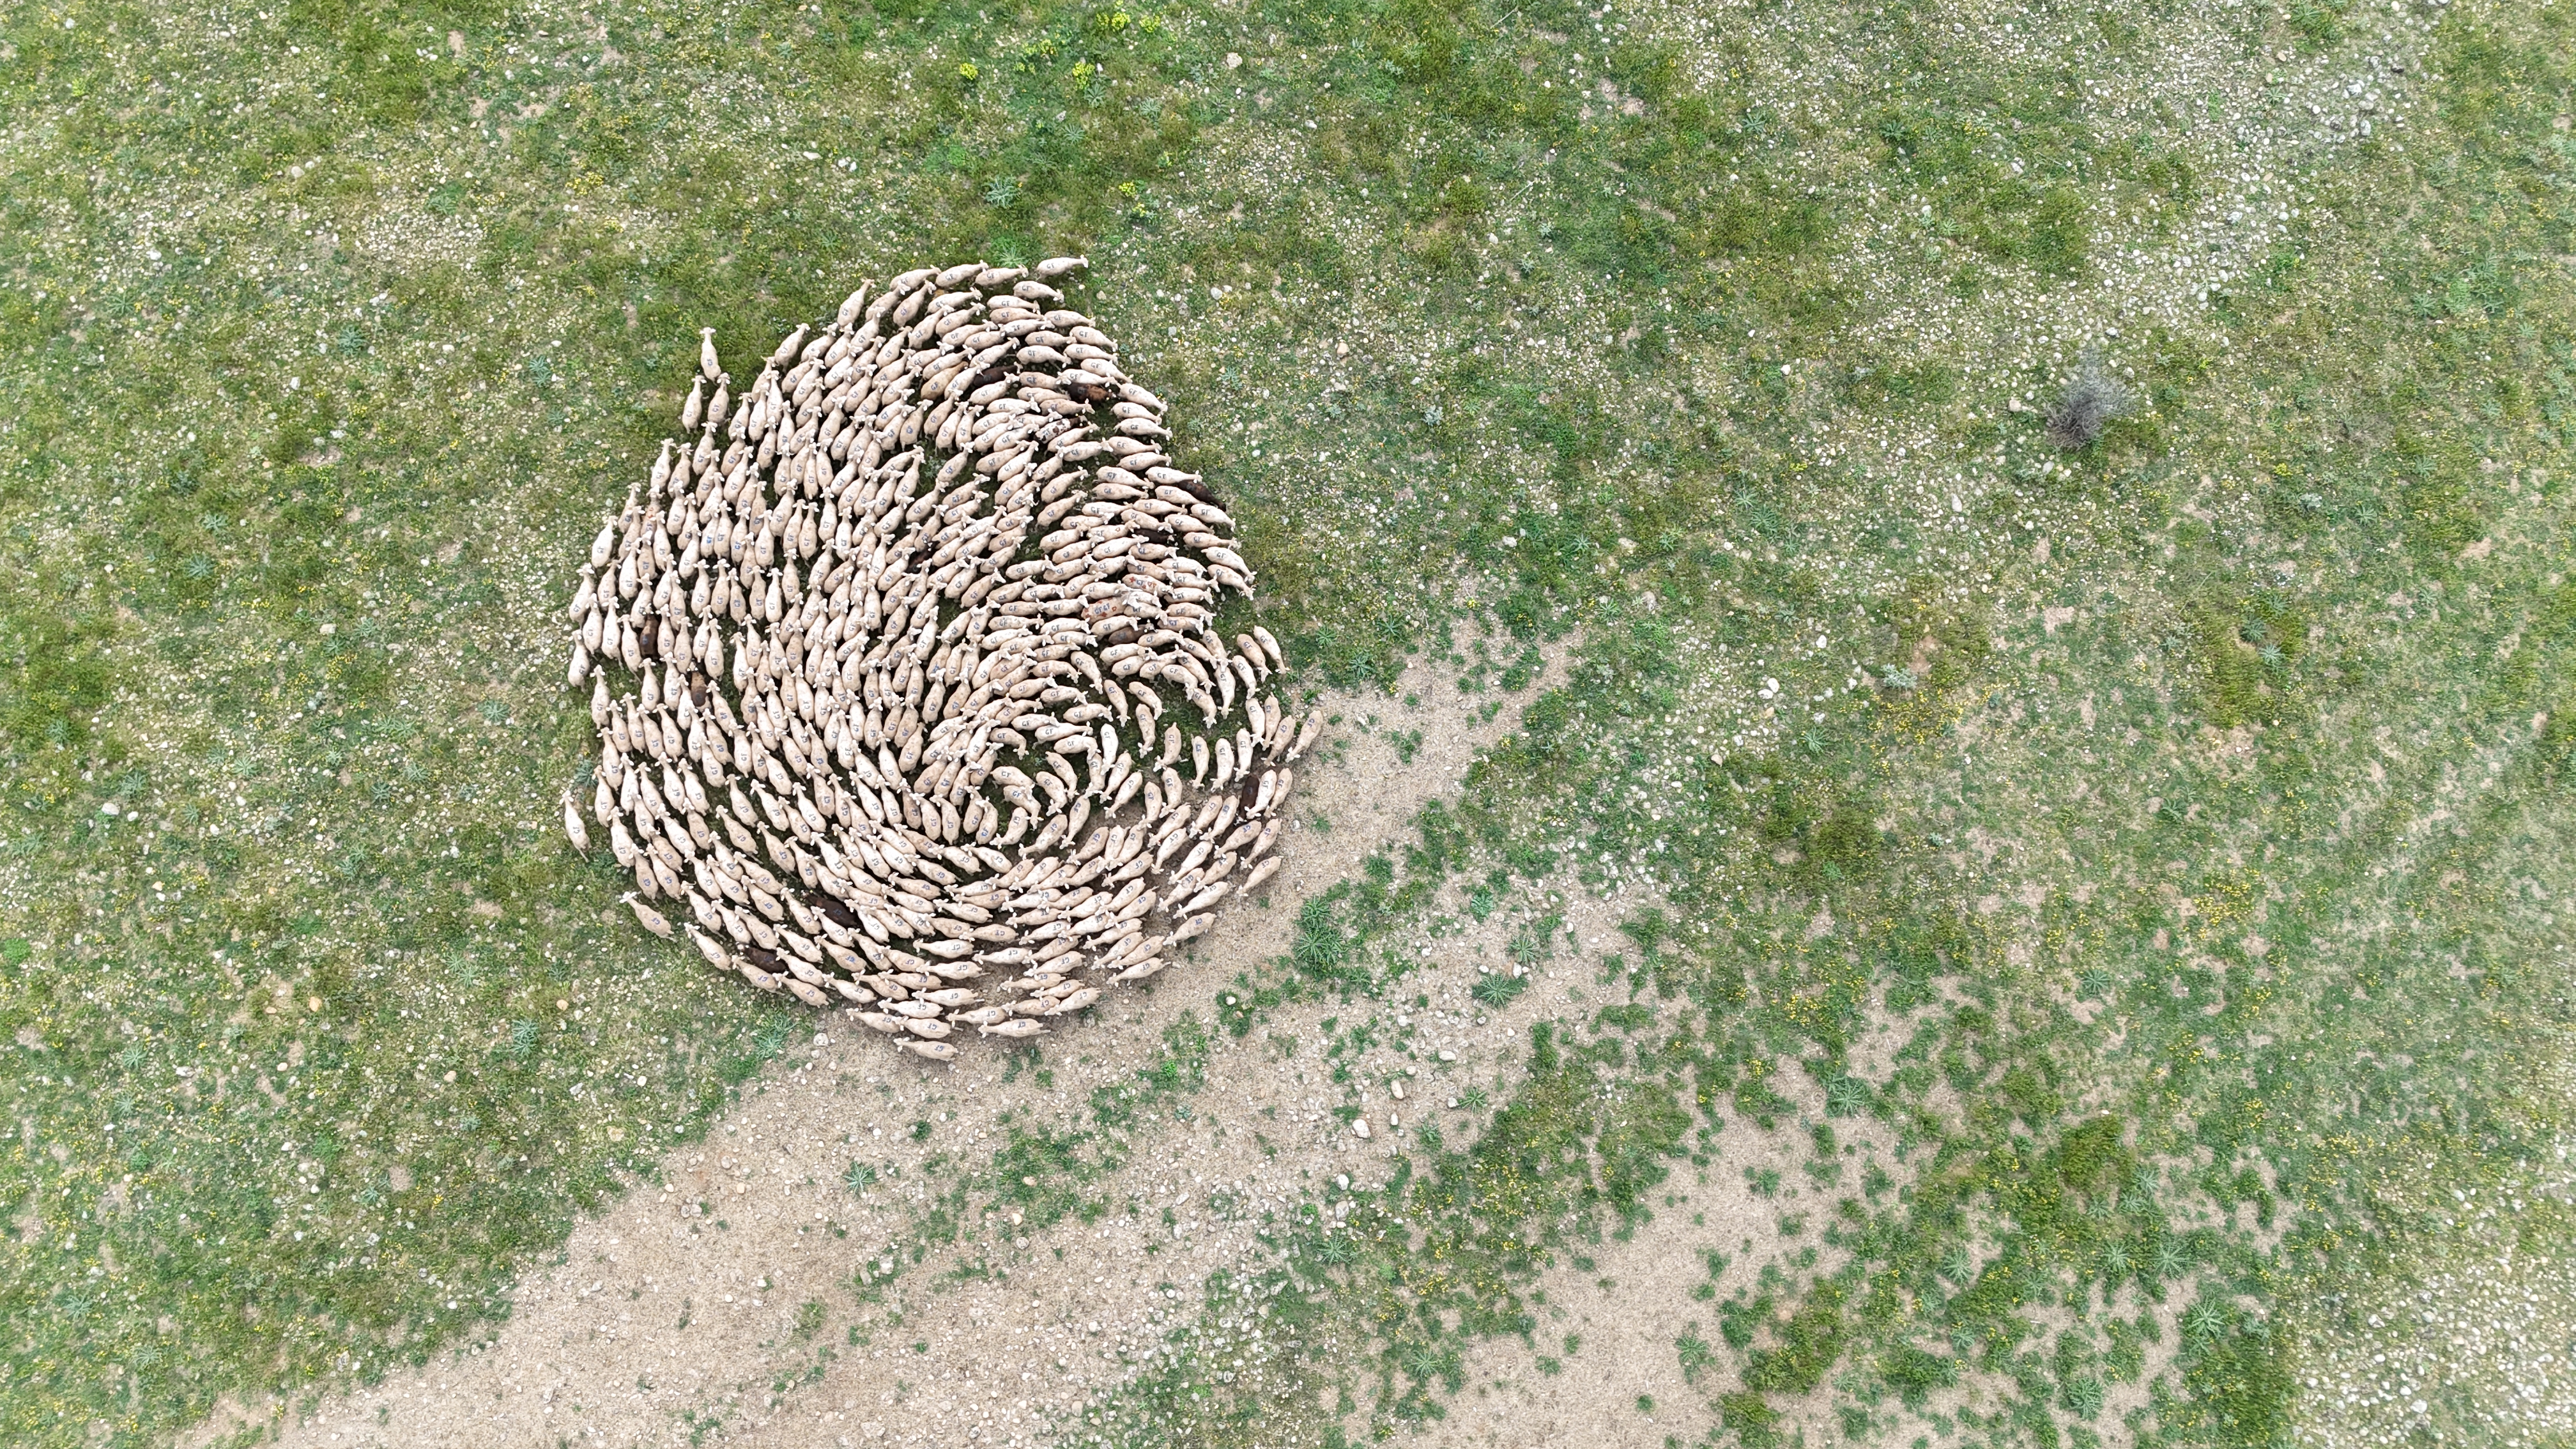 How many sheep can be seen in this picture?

475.